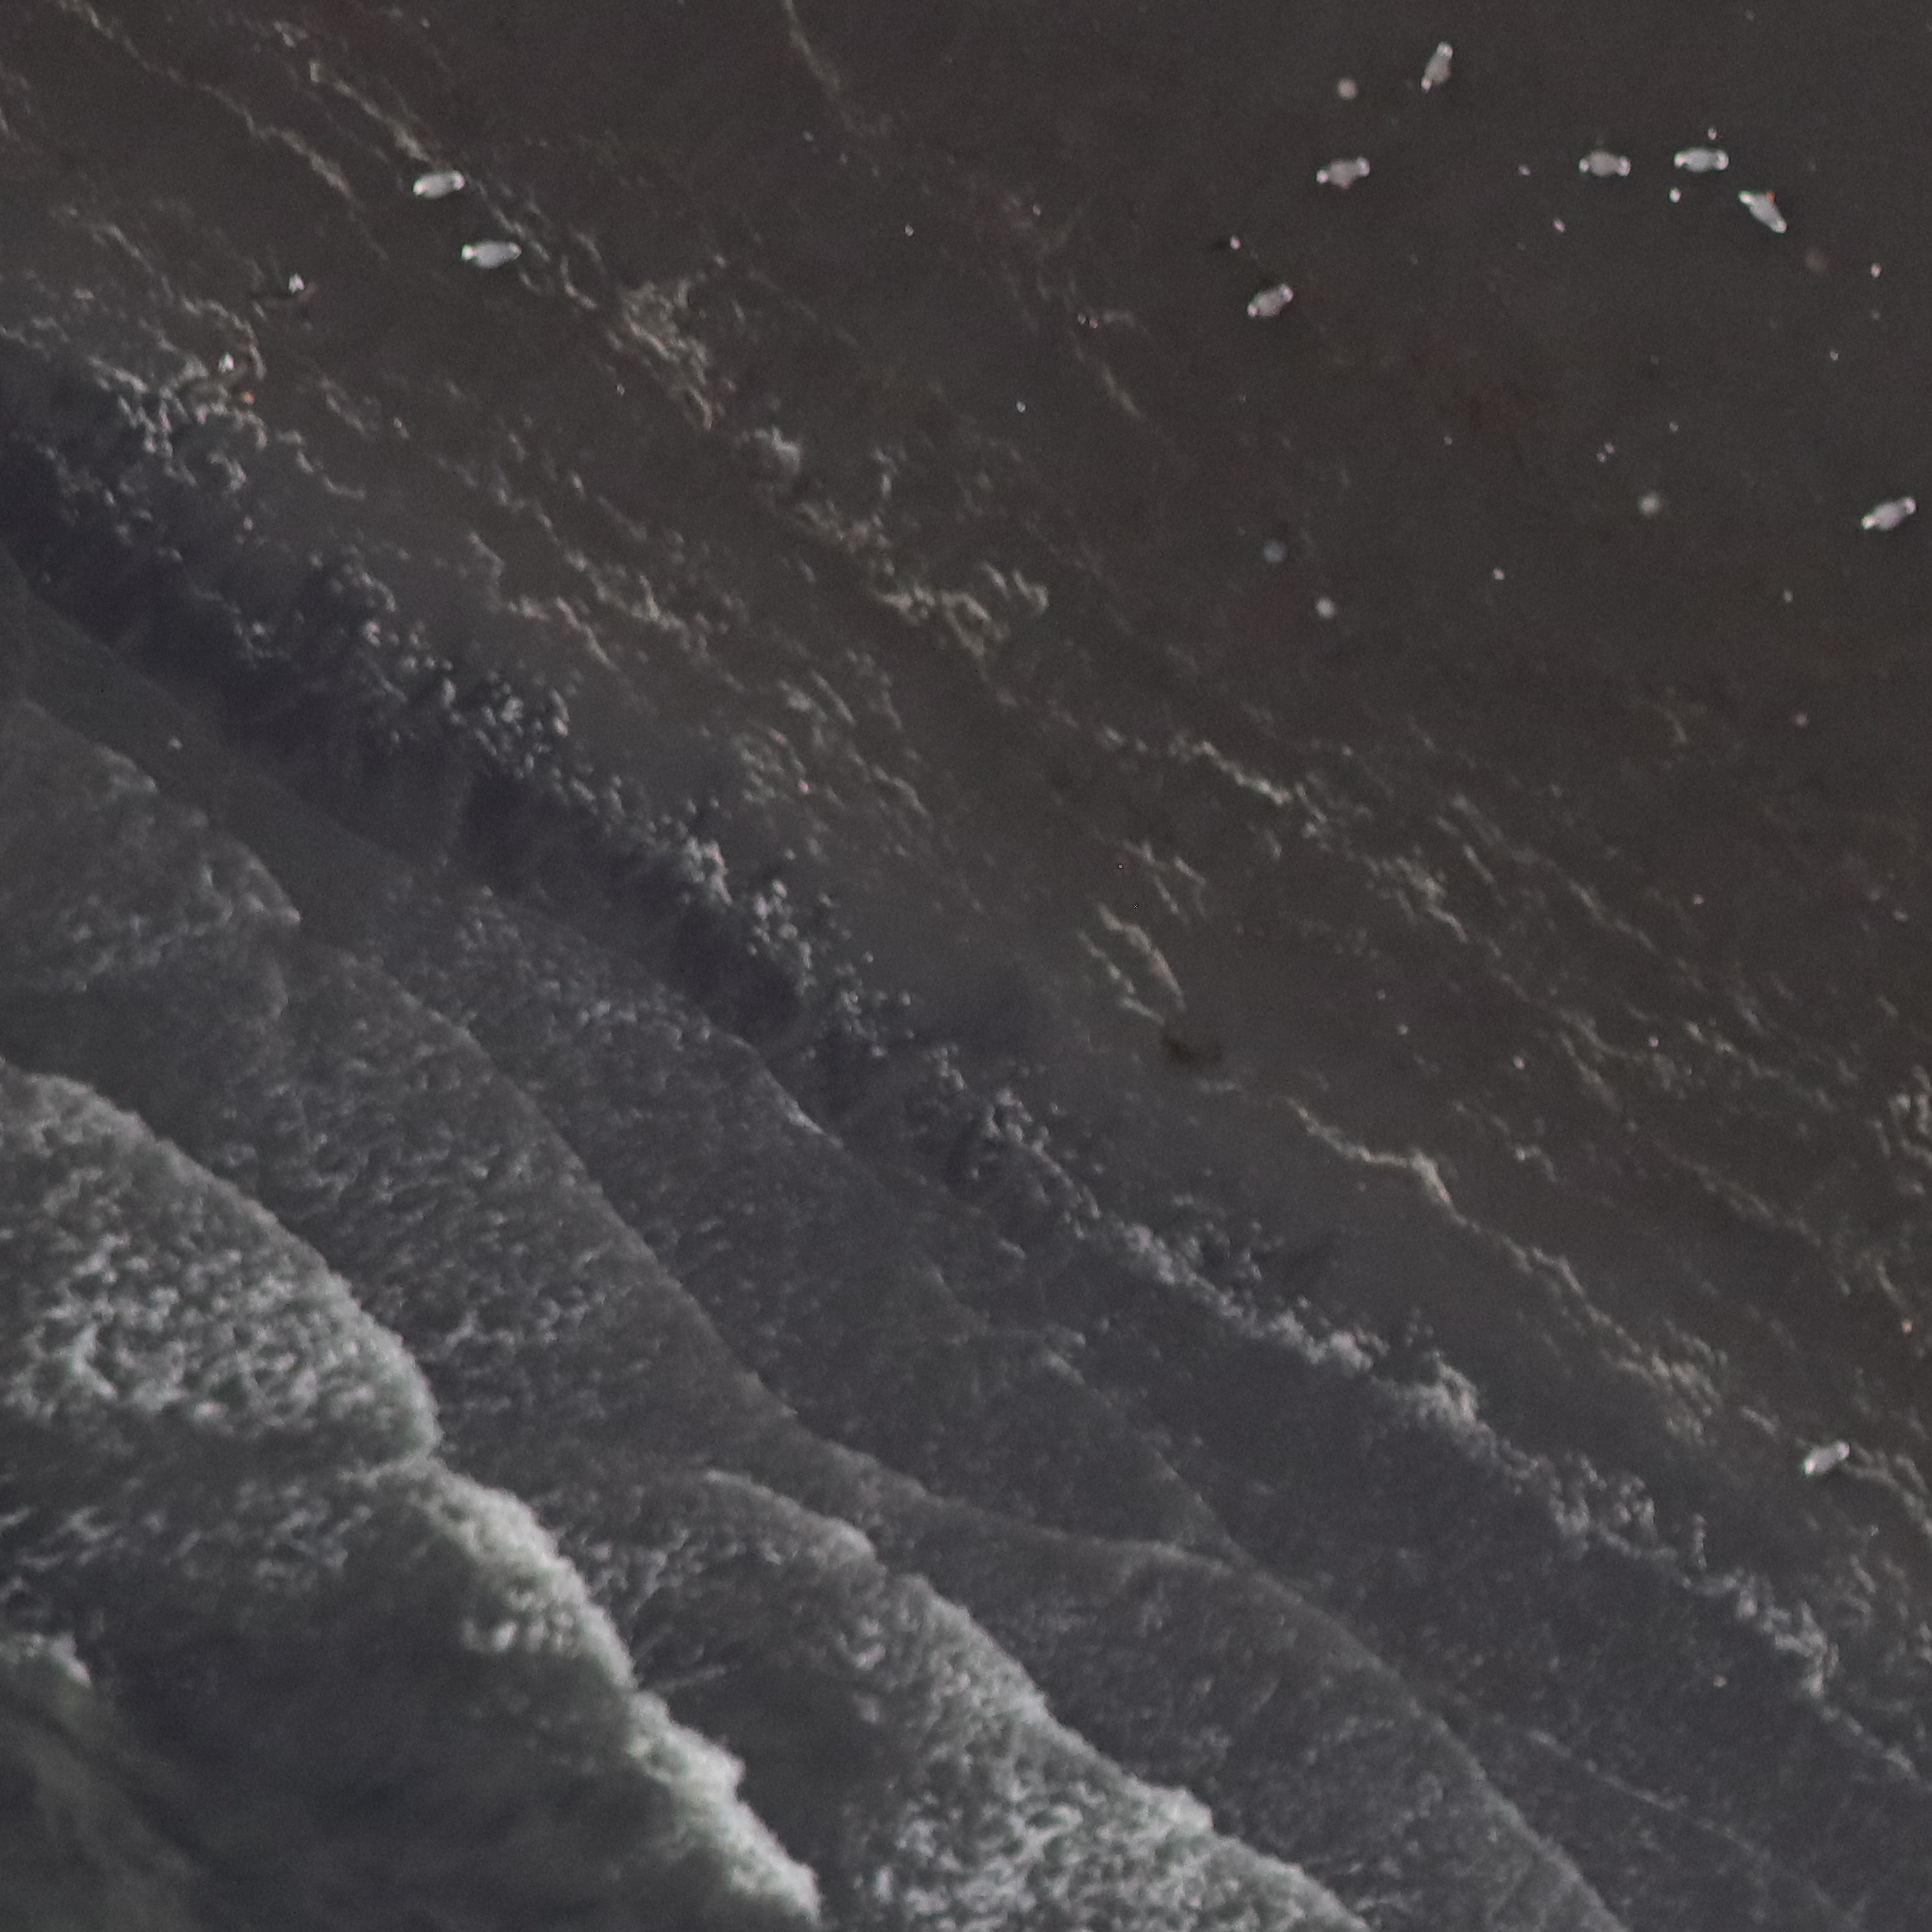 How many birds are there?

12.